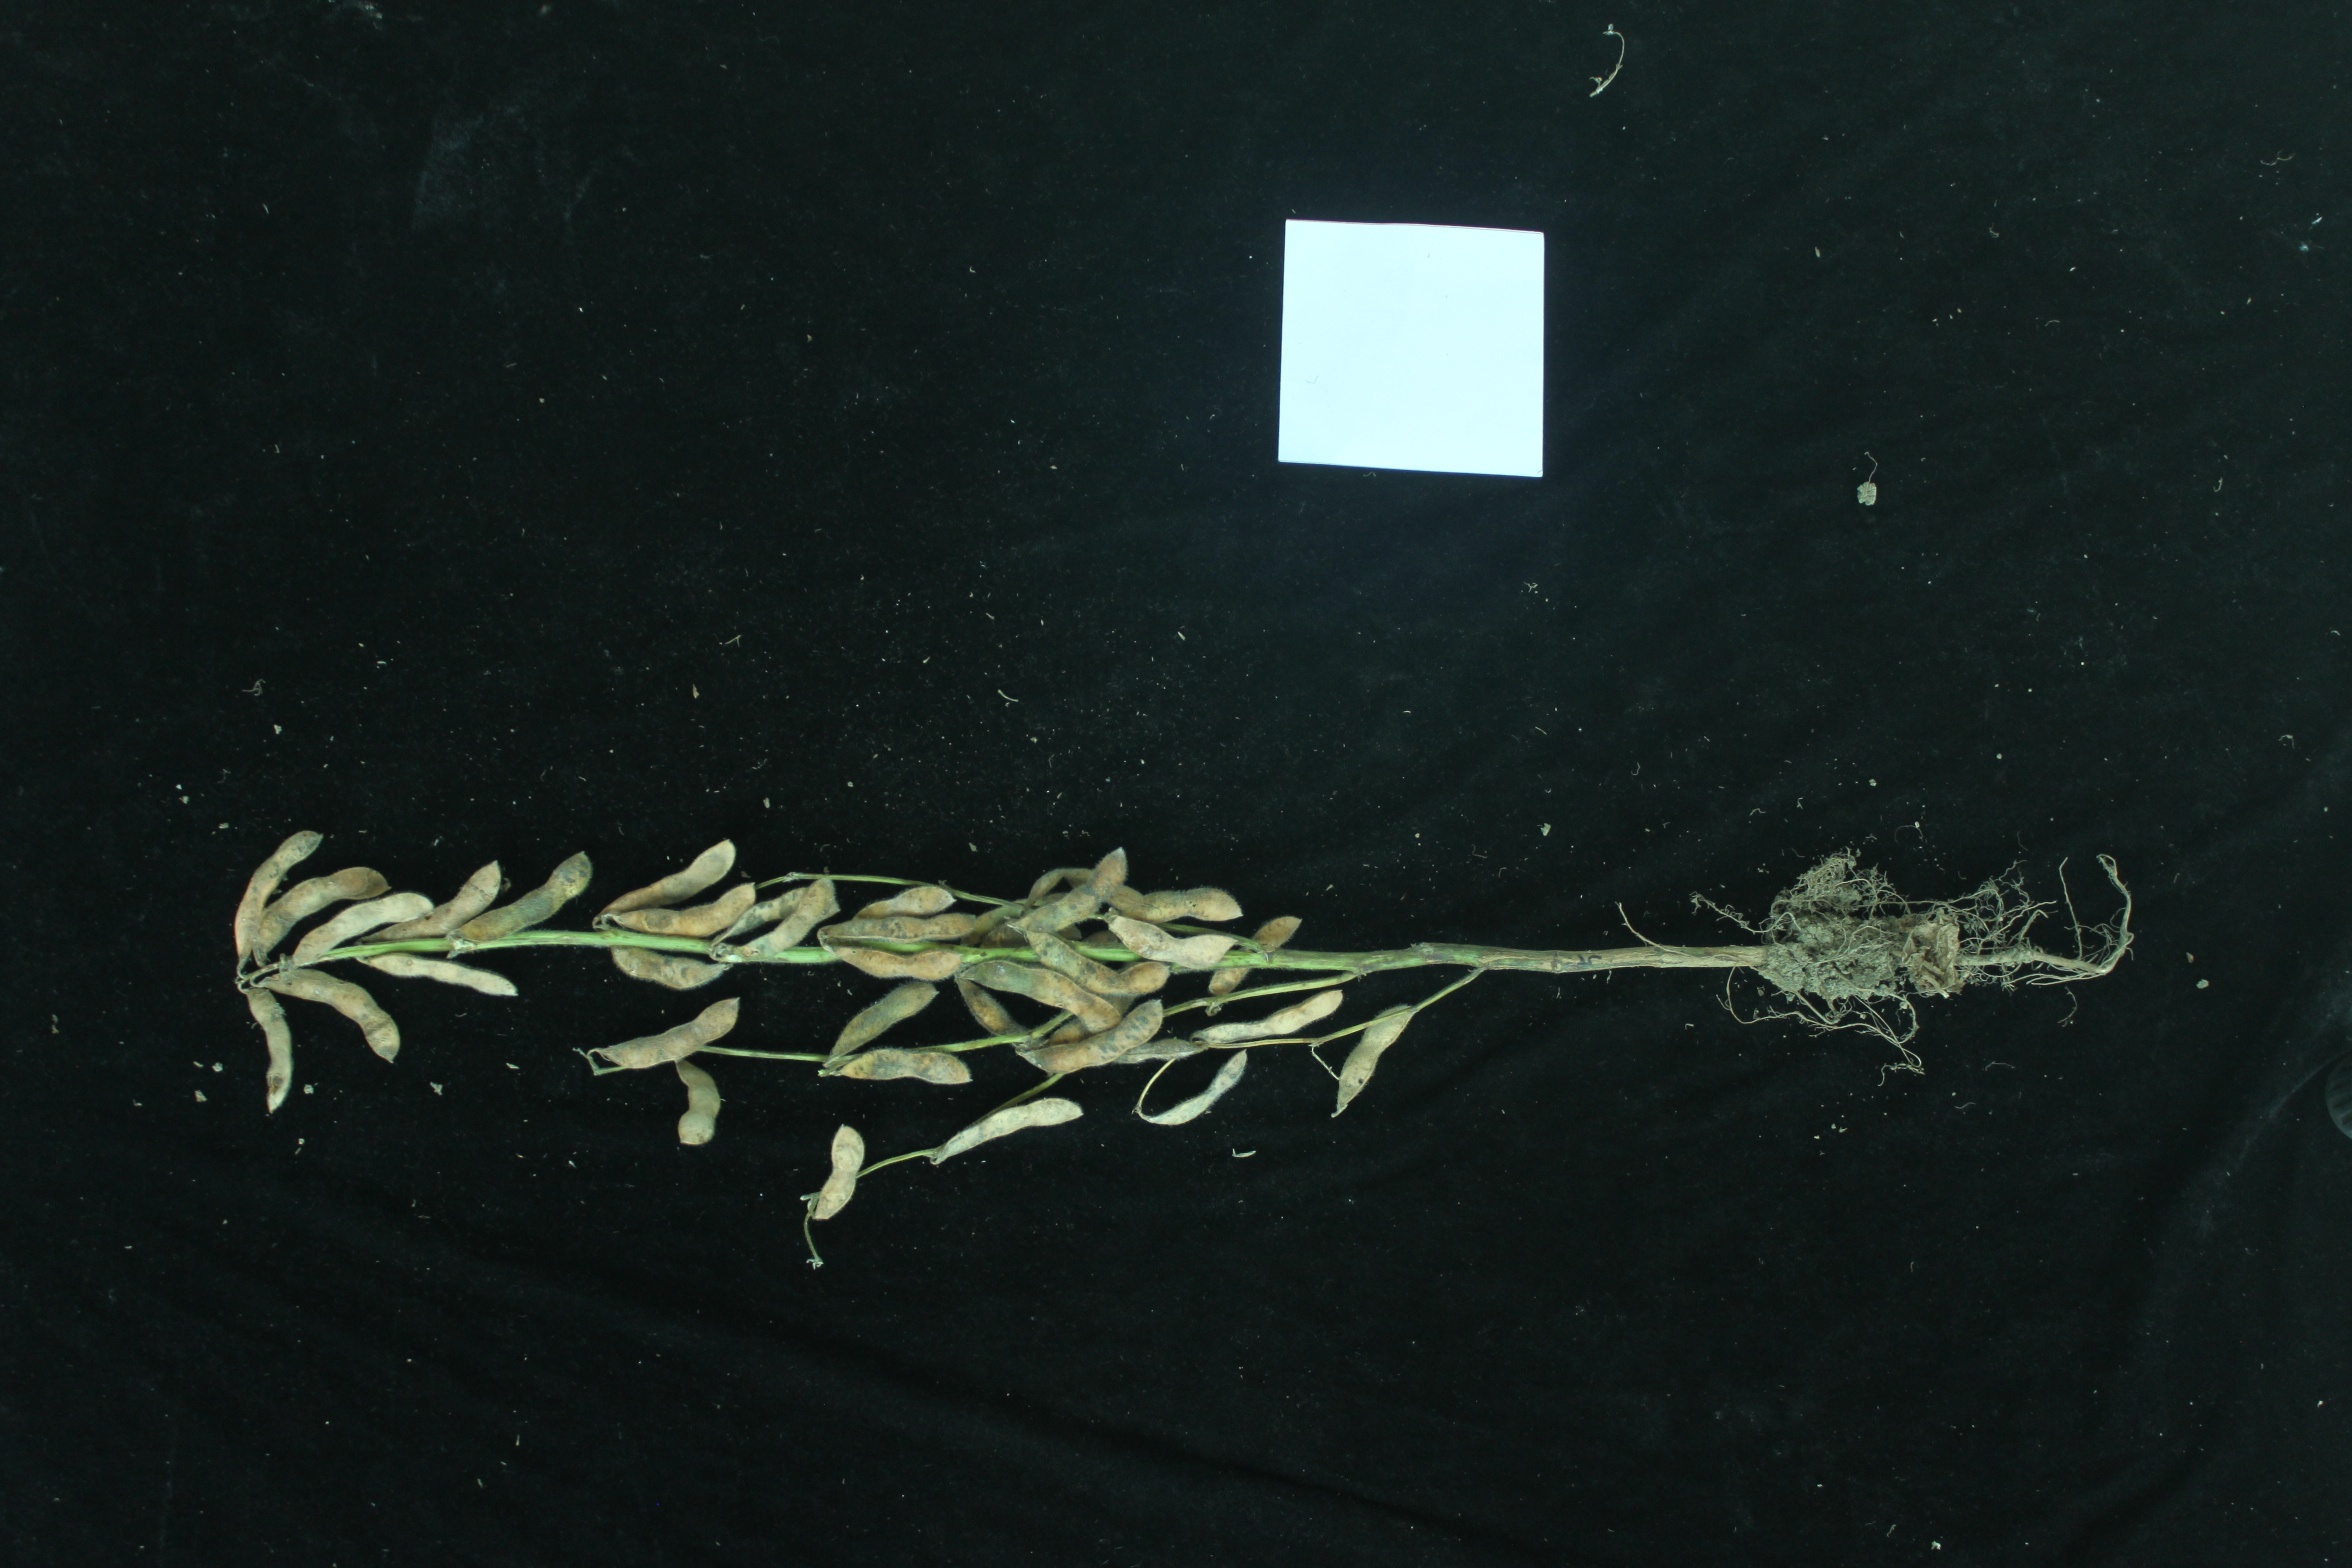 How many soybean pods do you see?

34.